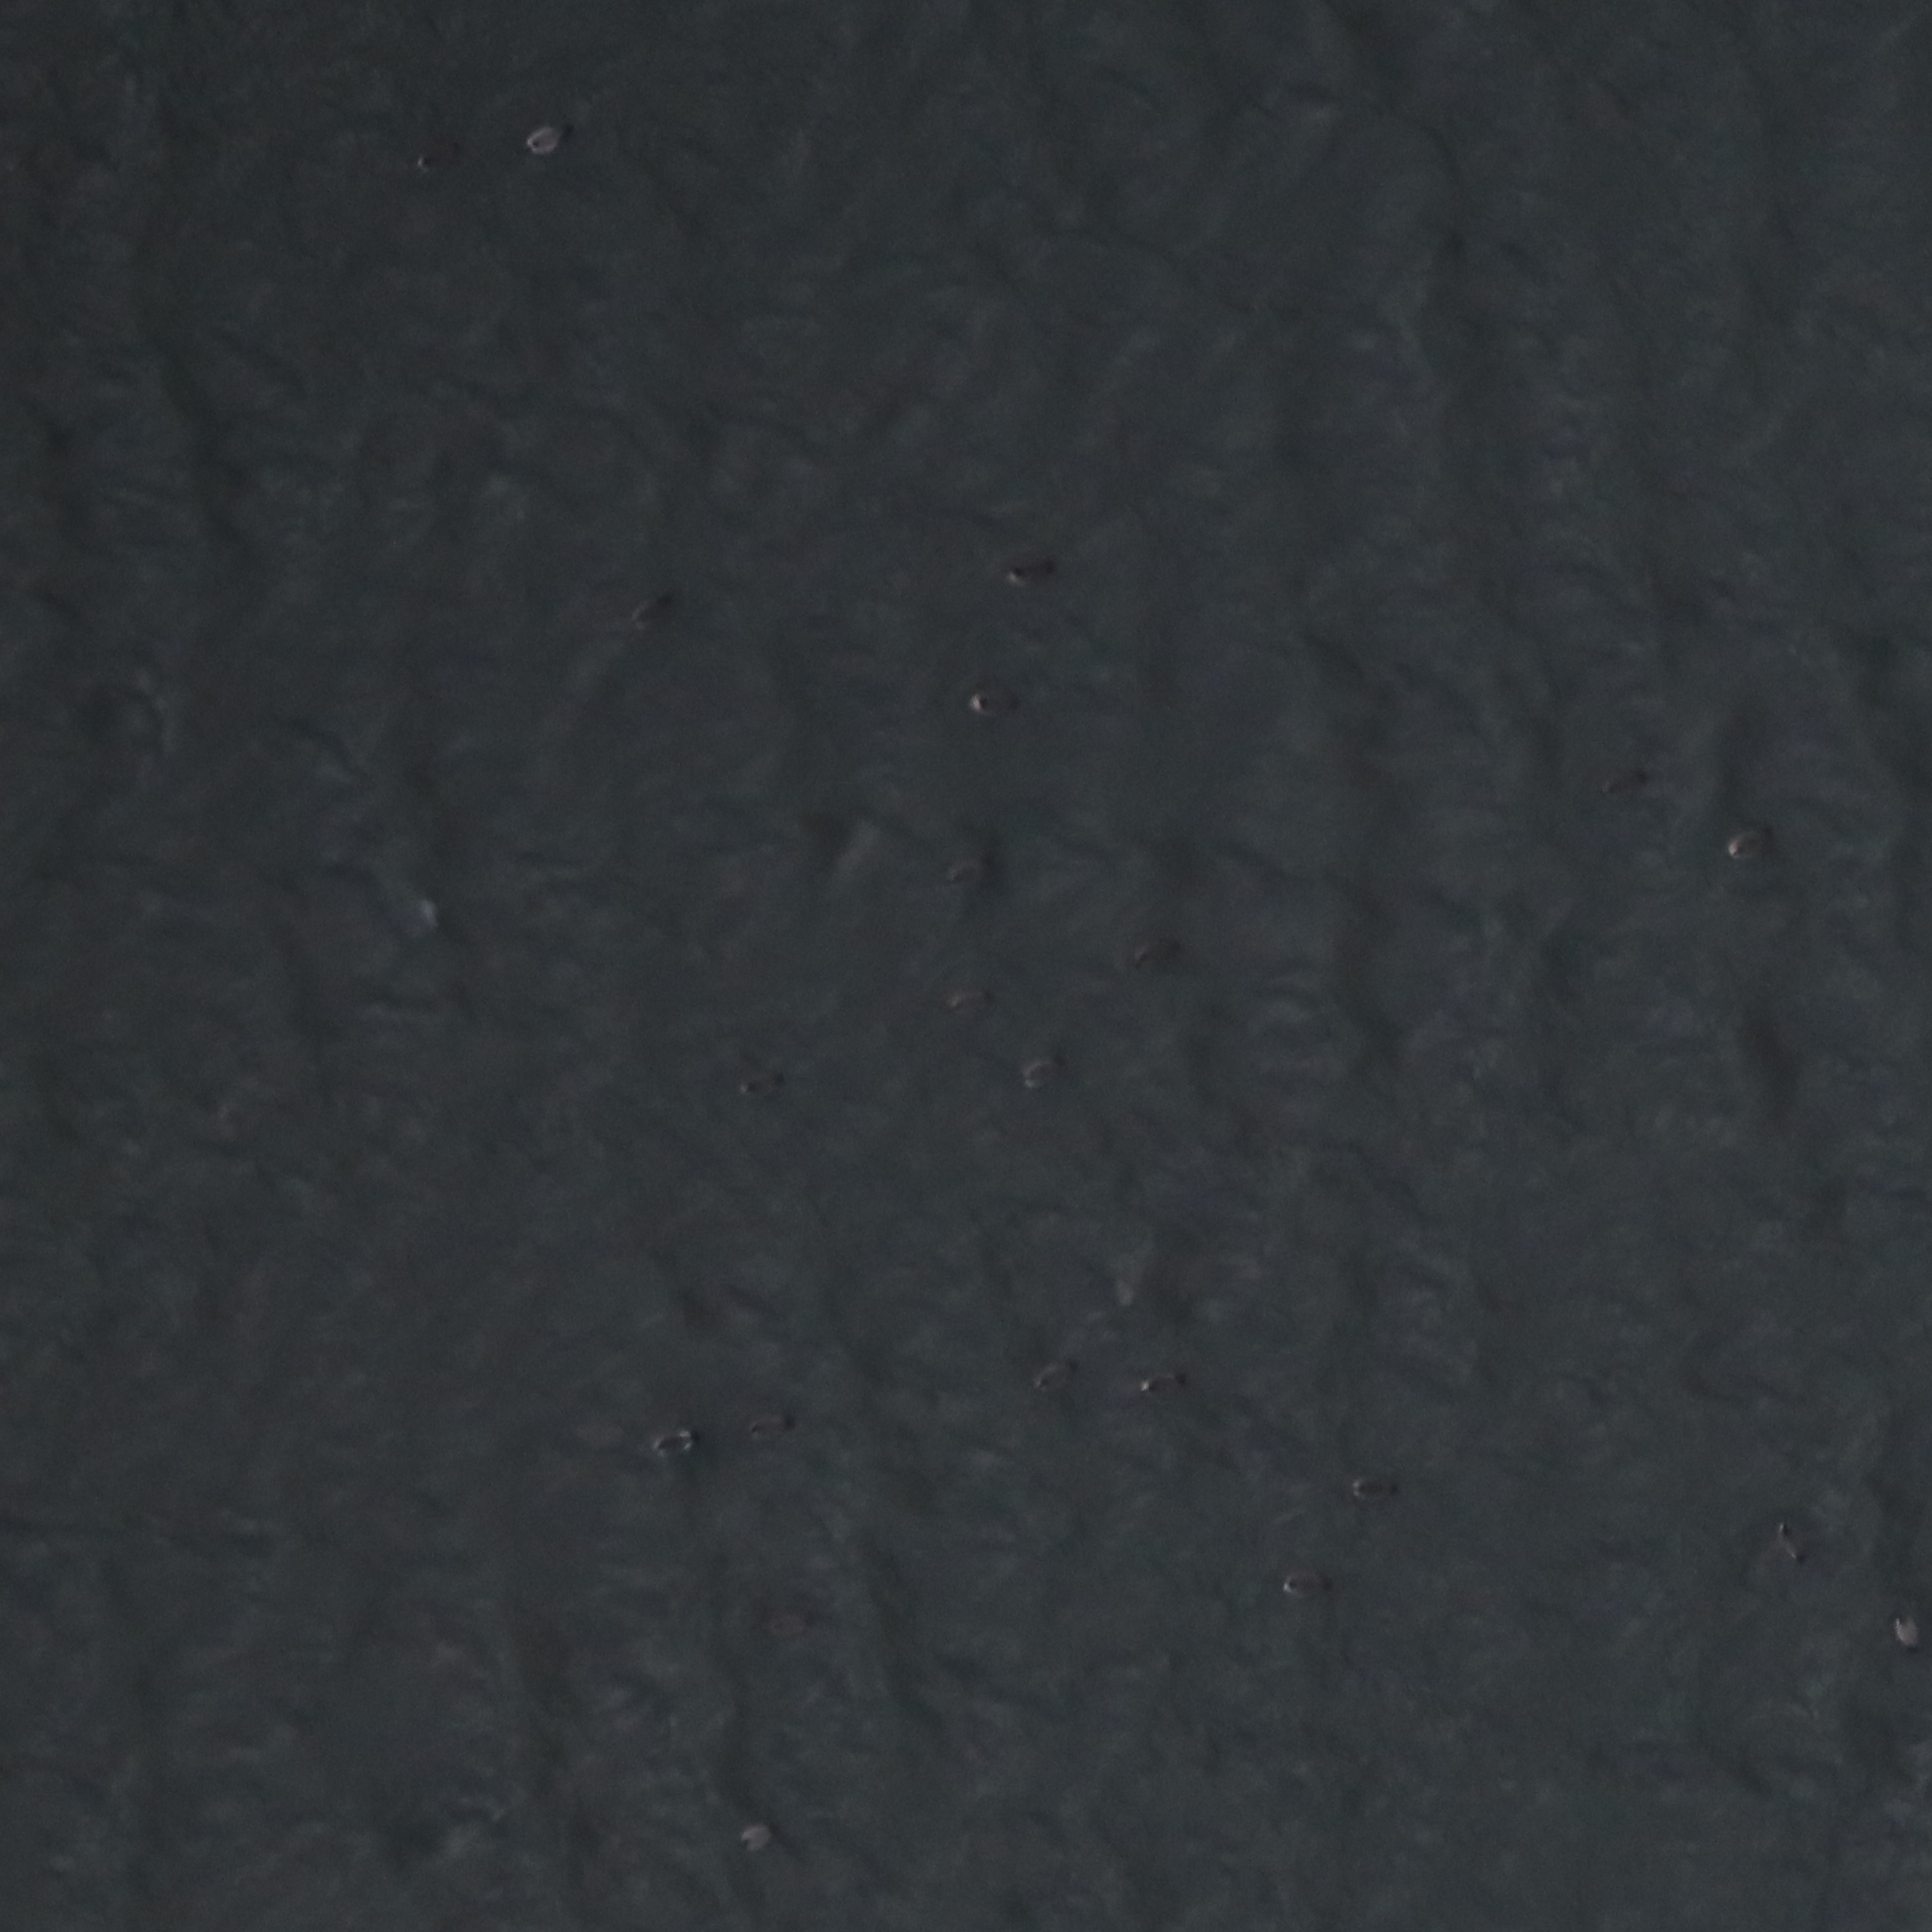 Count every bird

22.